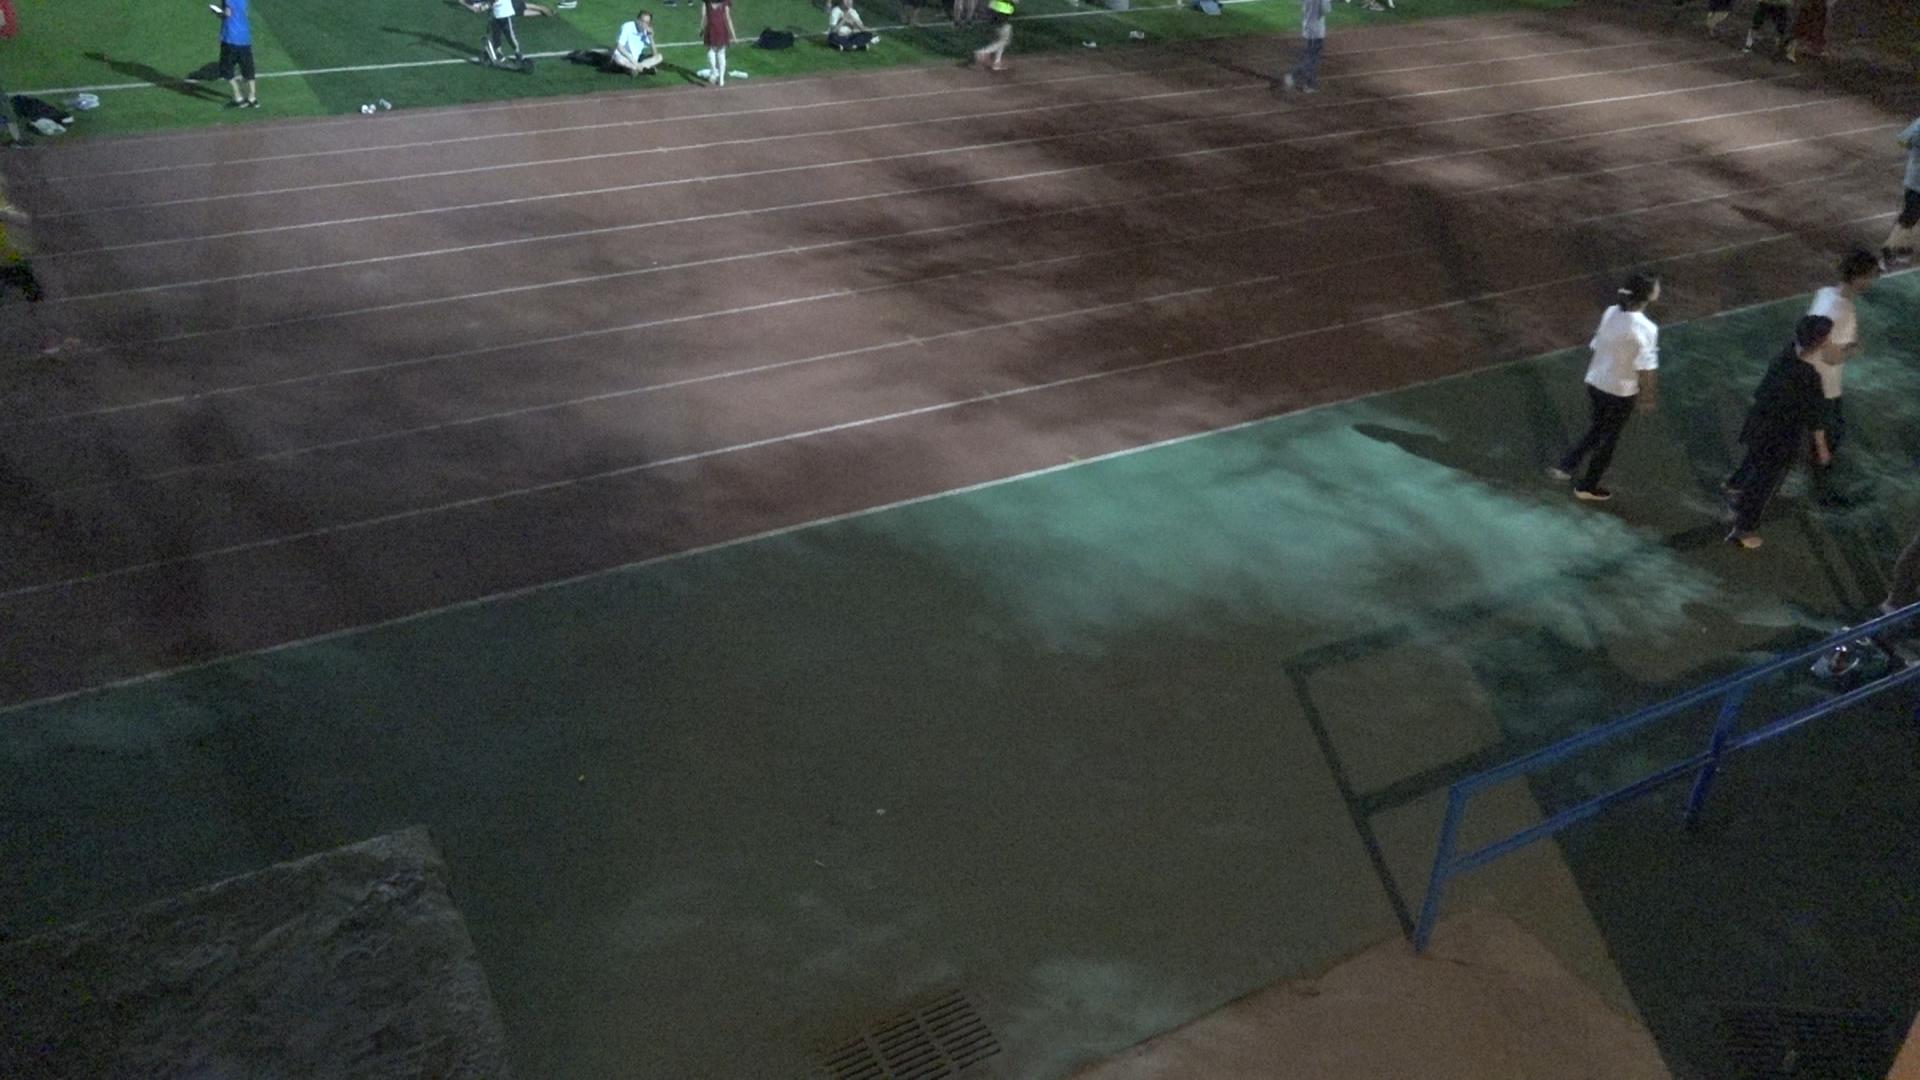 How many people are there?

5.